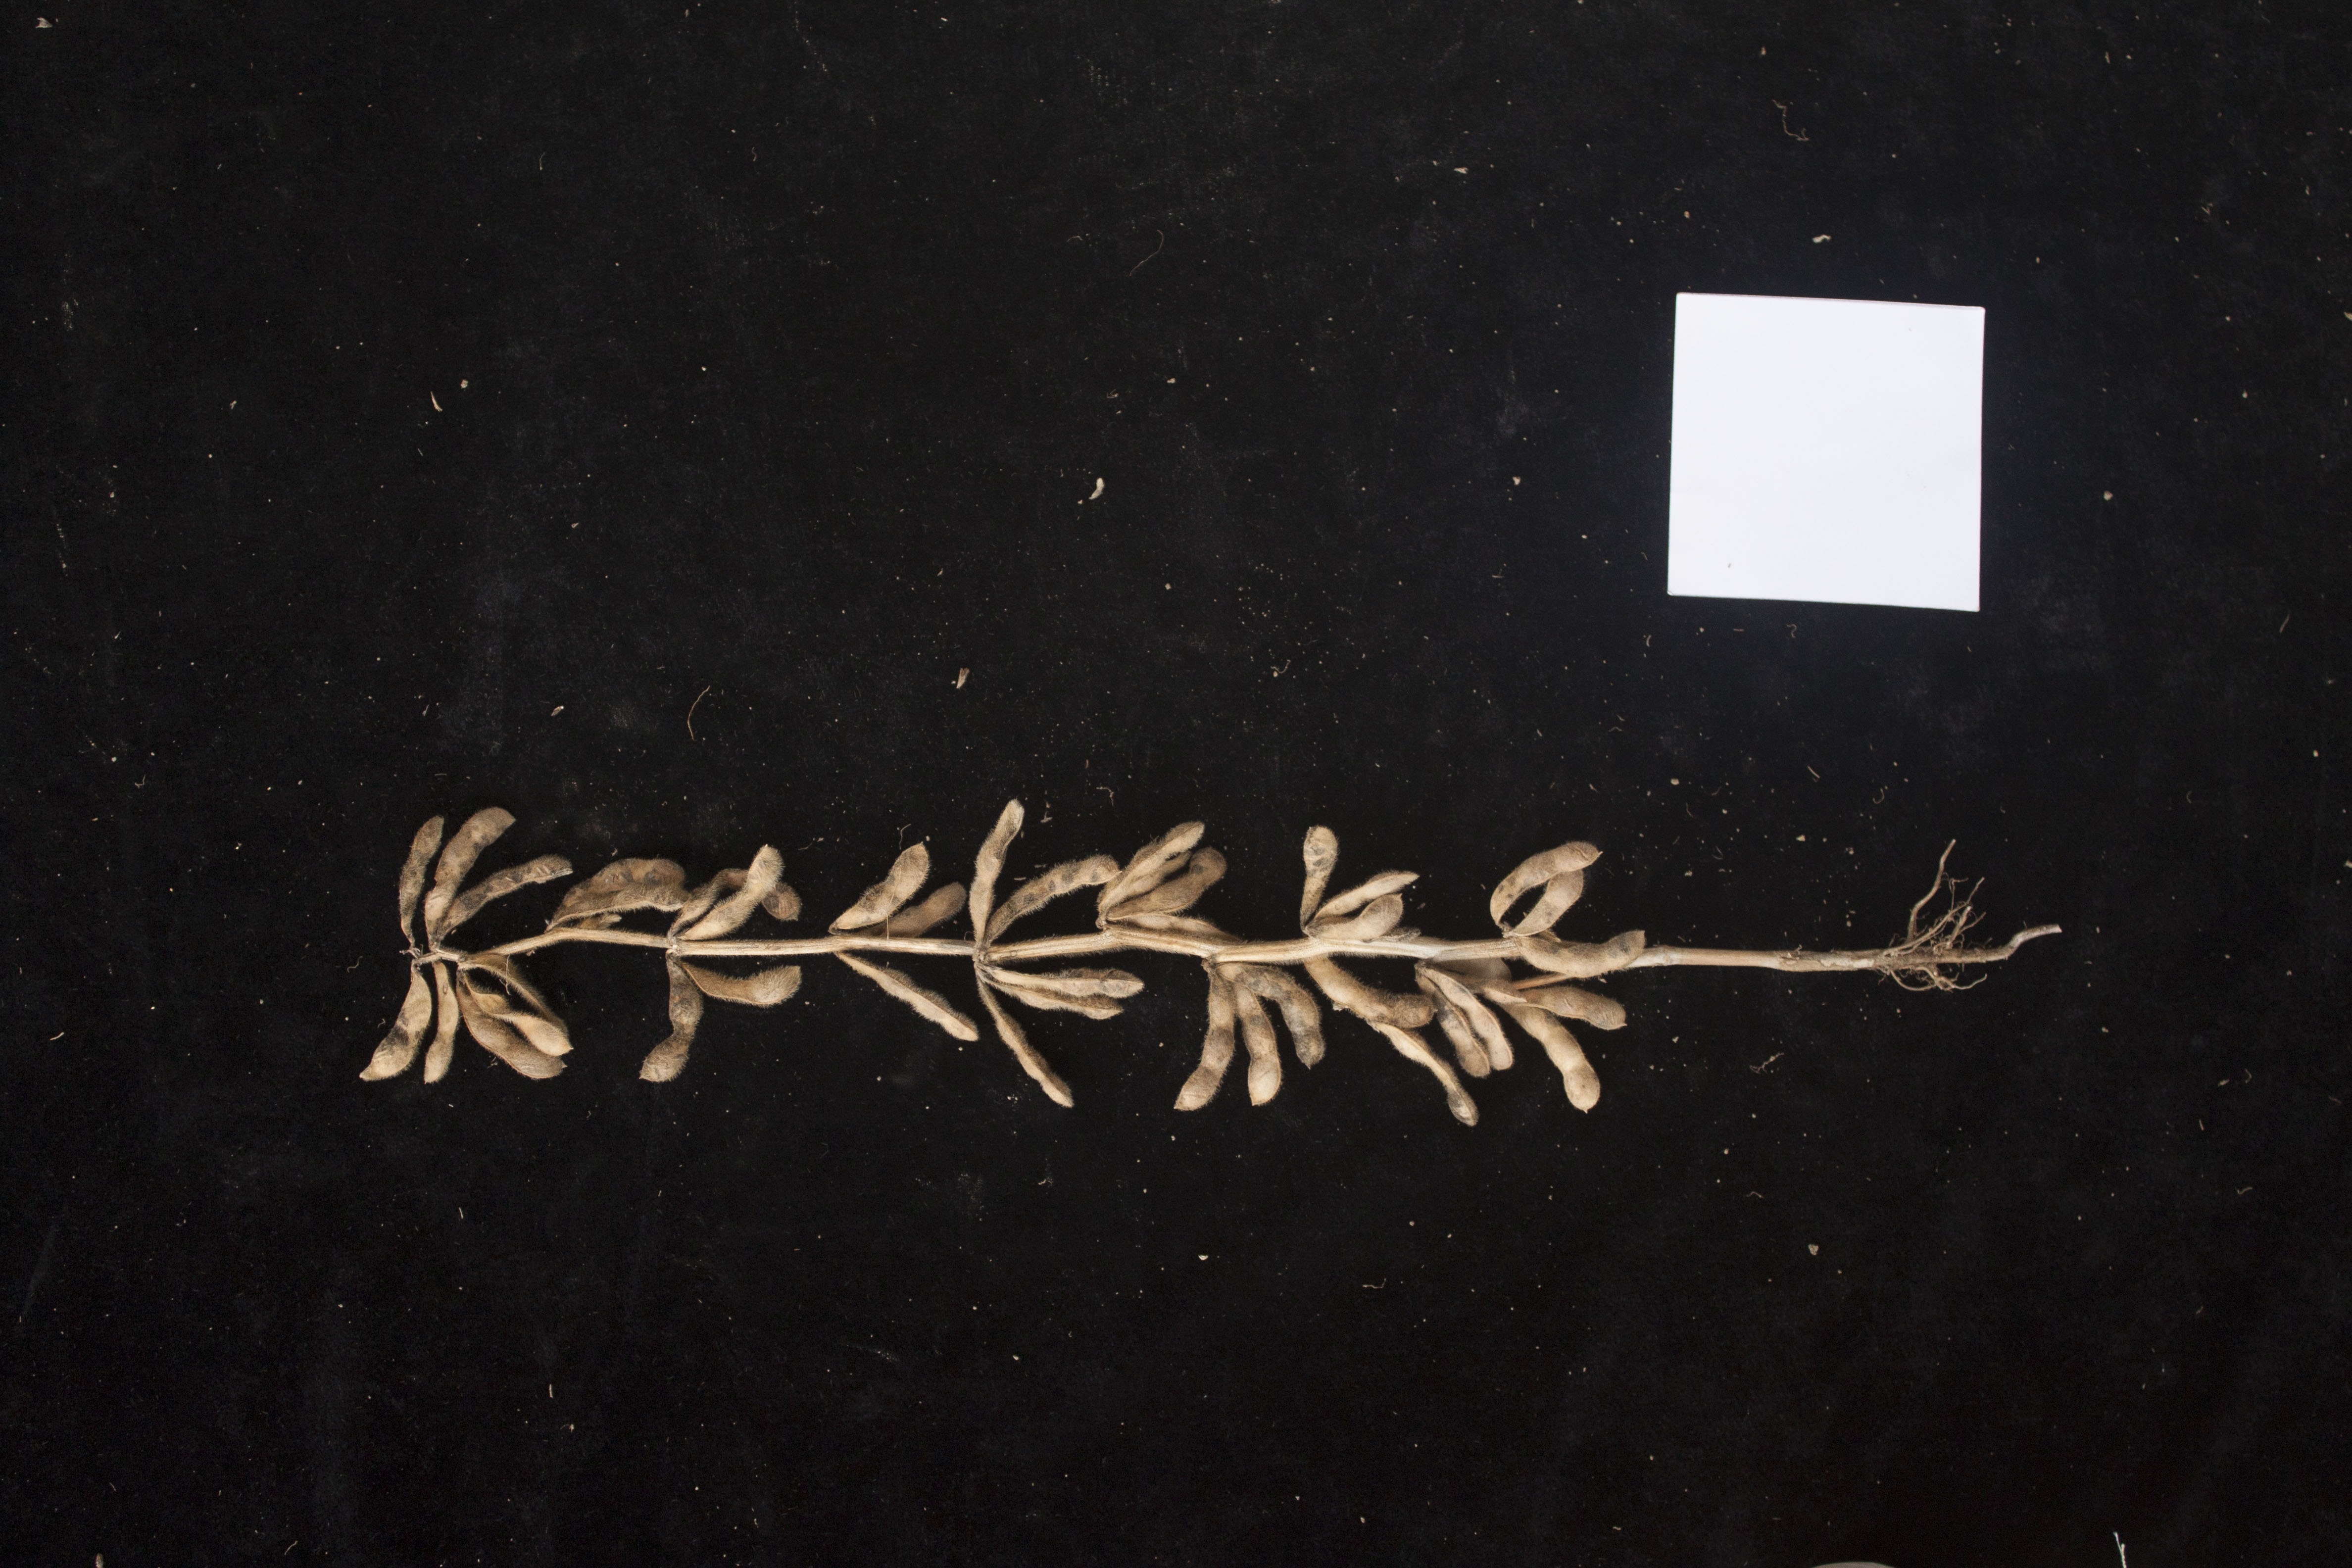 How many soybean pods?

38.